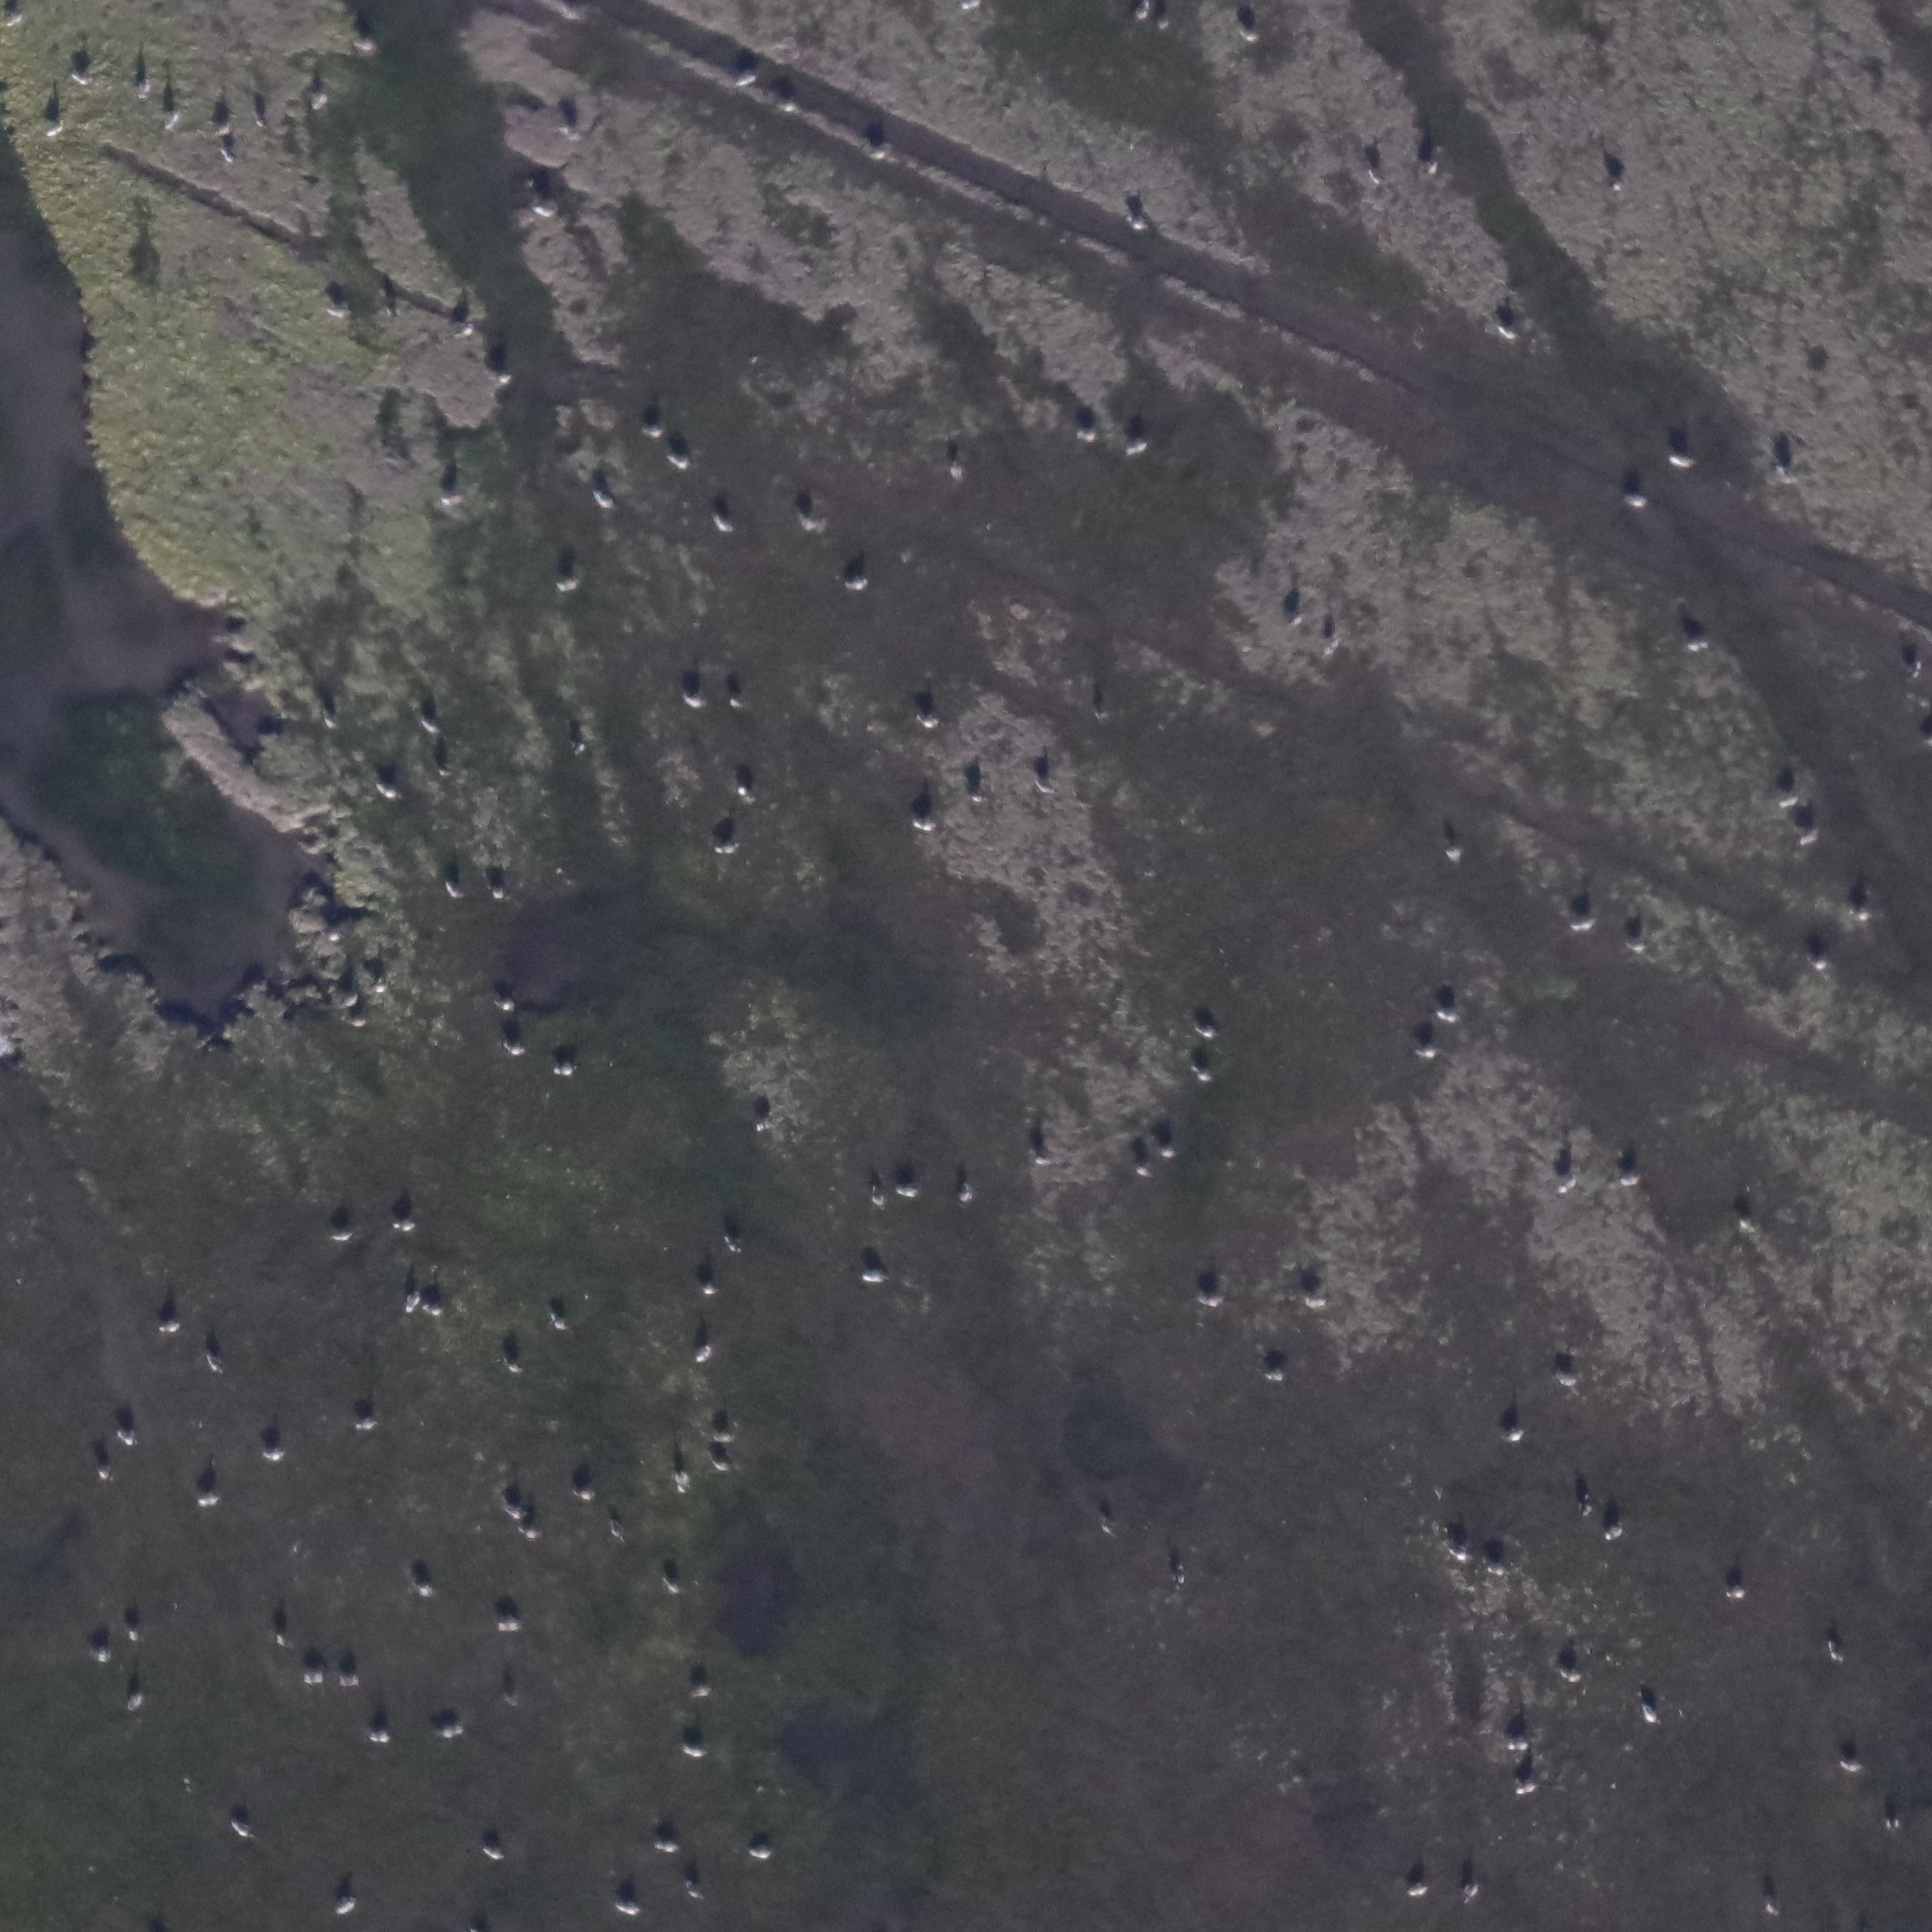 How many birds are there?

156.